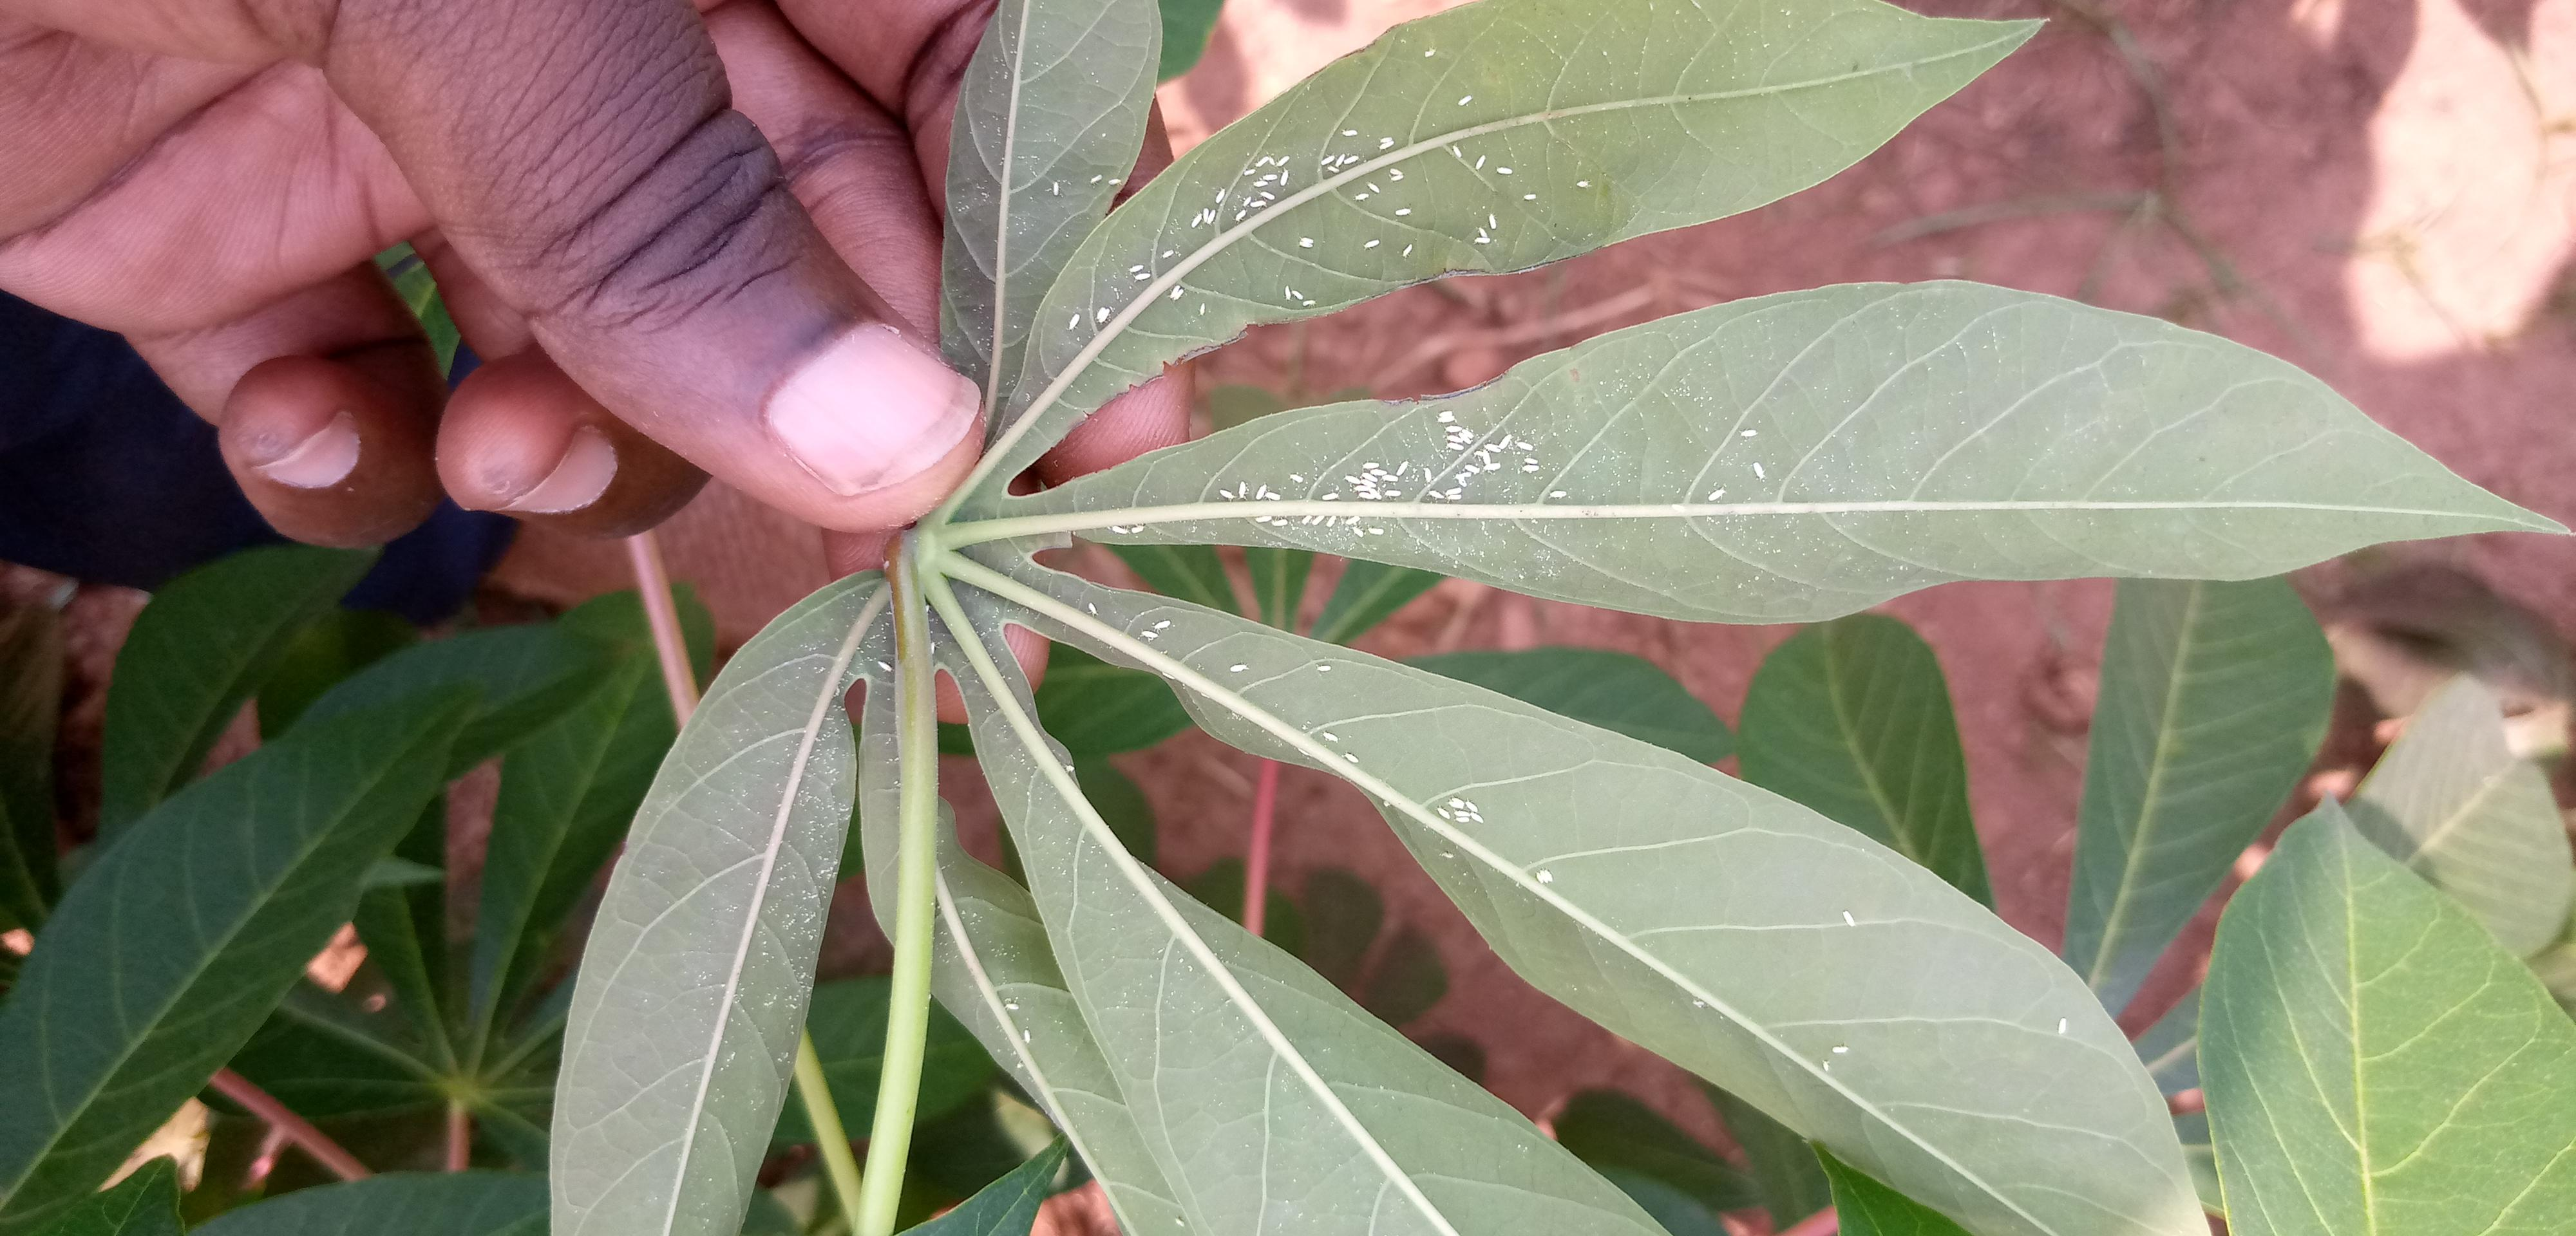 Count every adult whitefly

128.